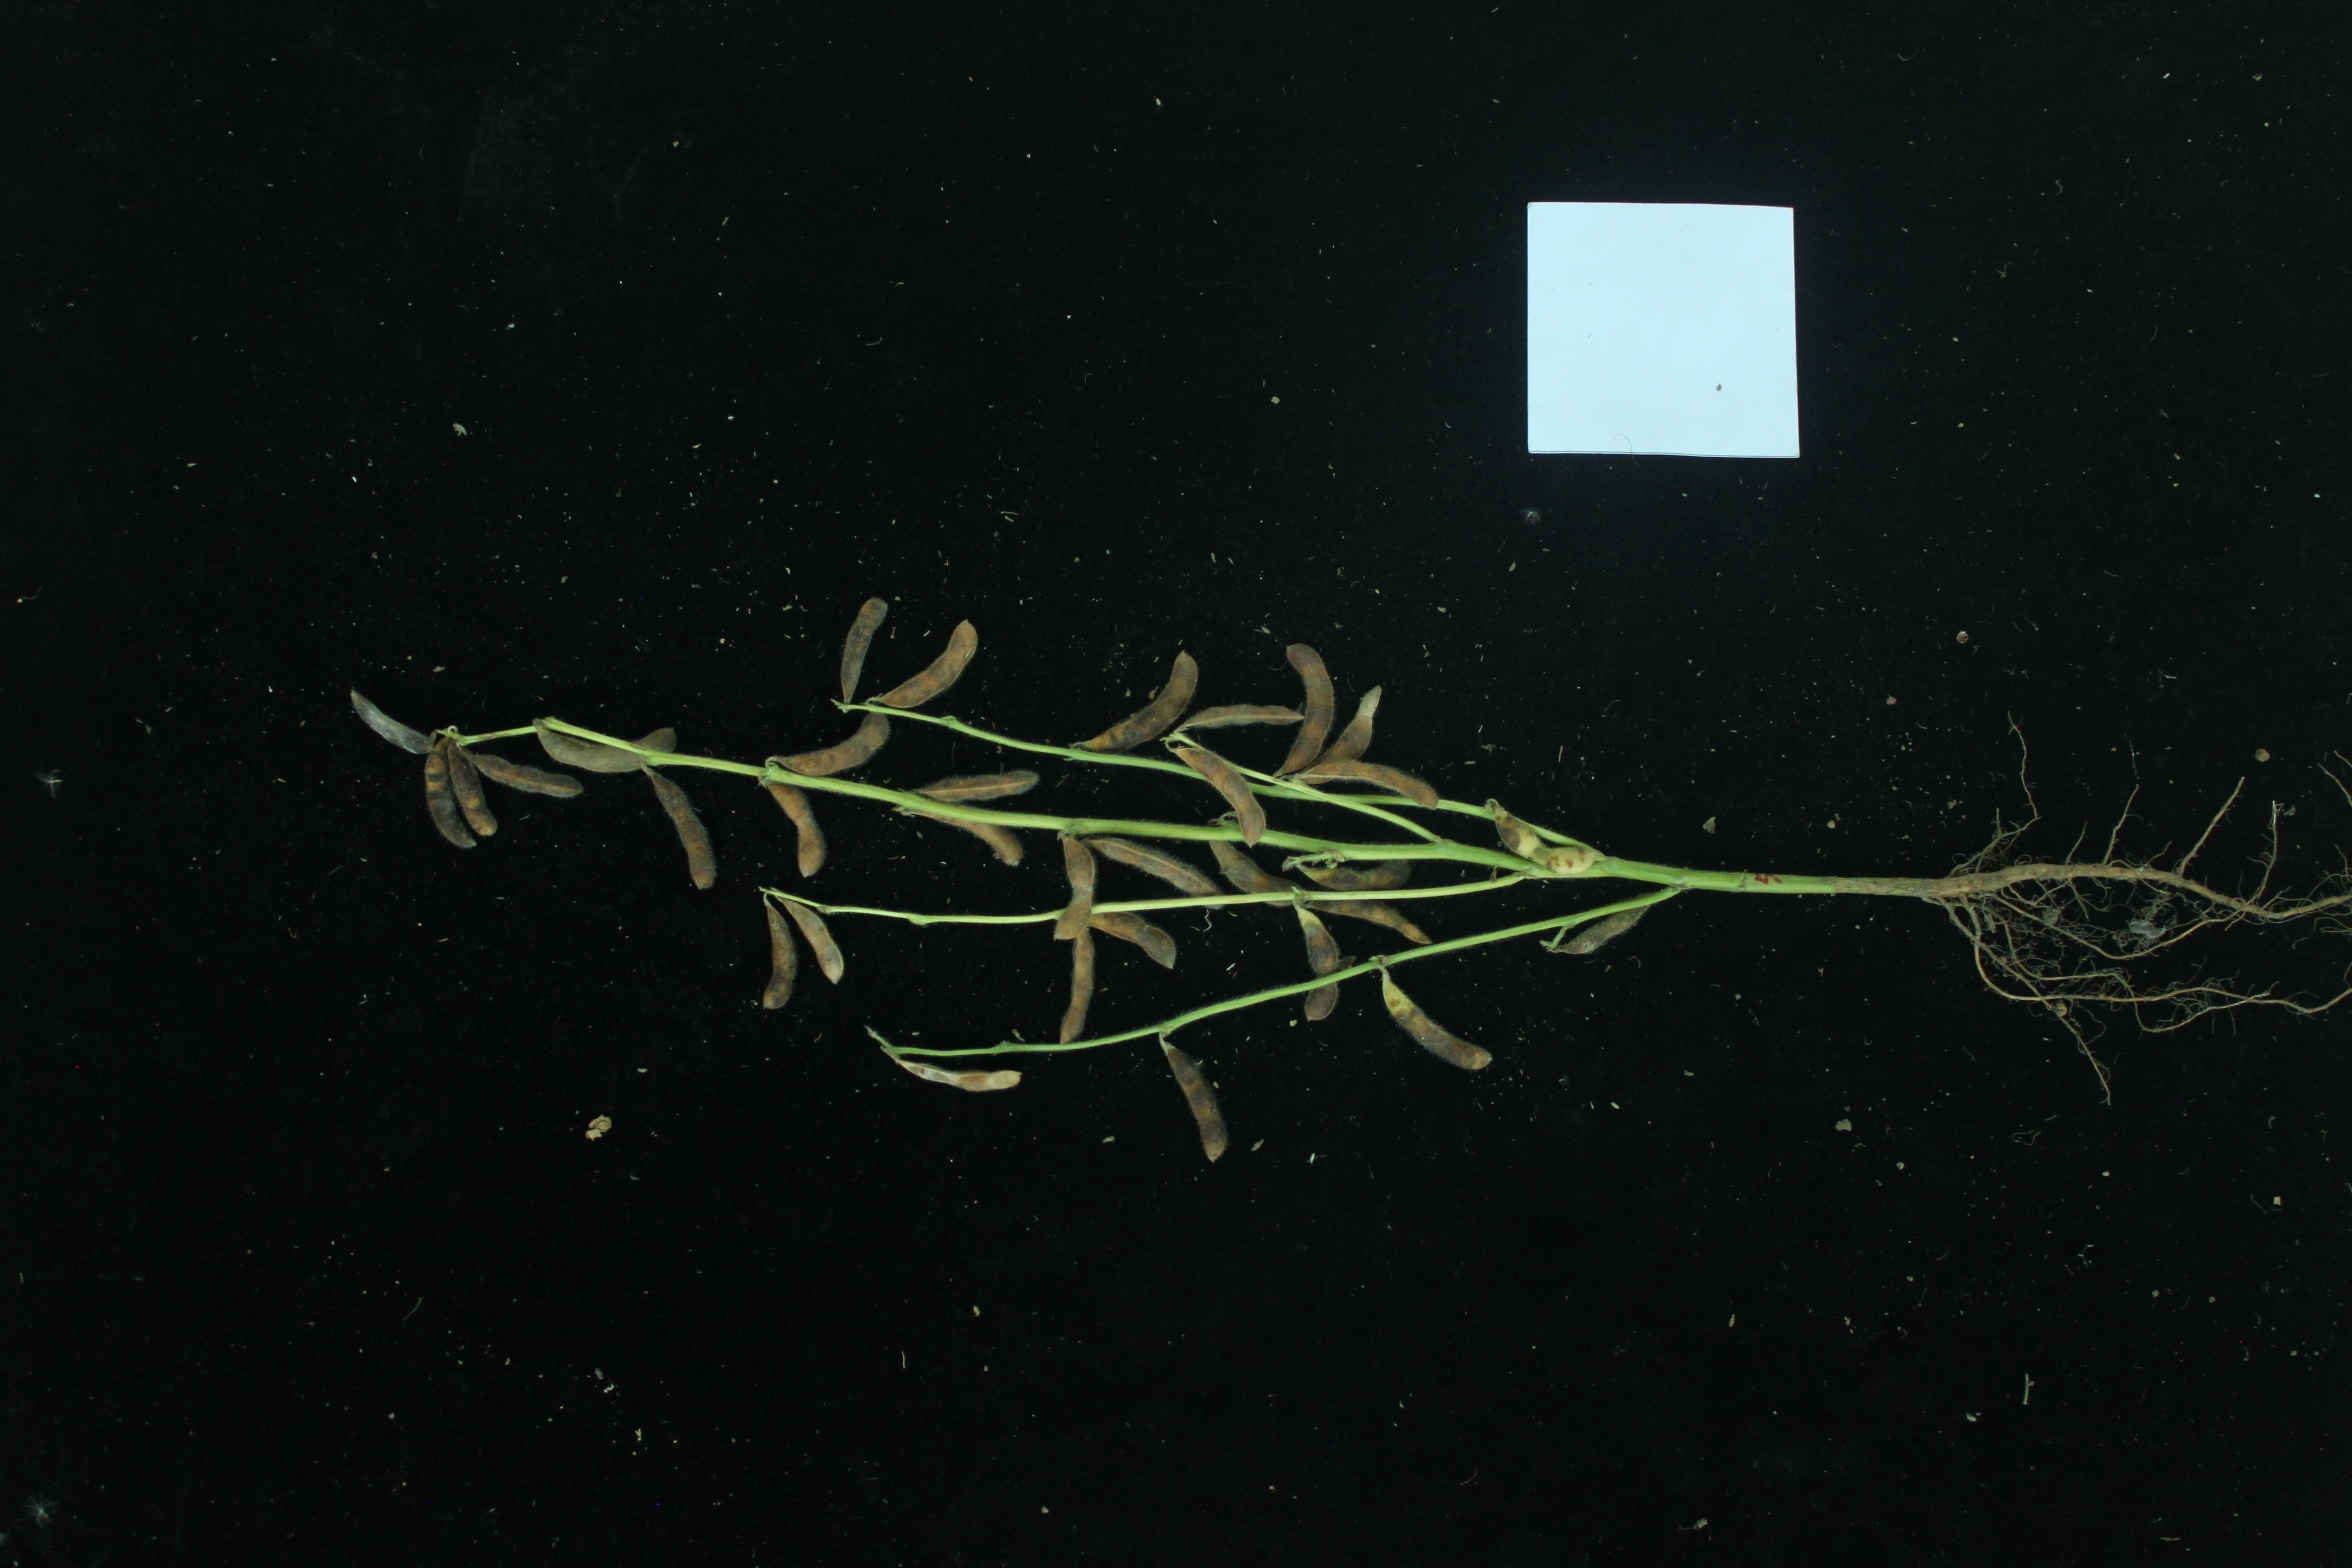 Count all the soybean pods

33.